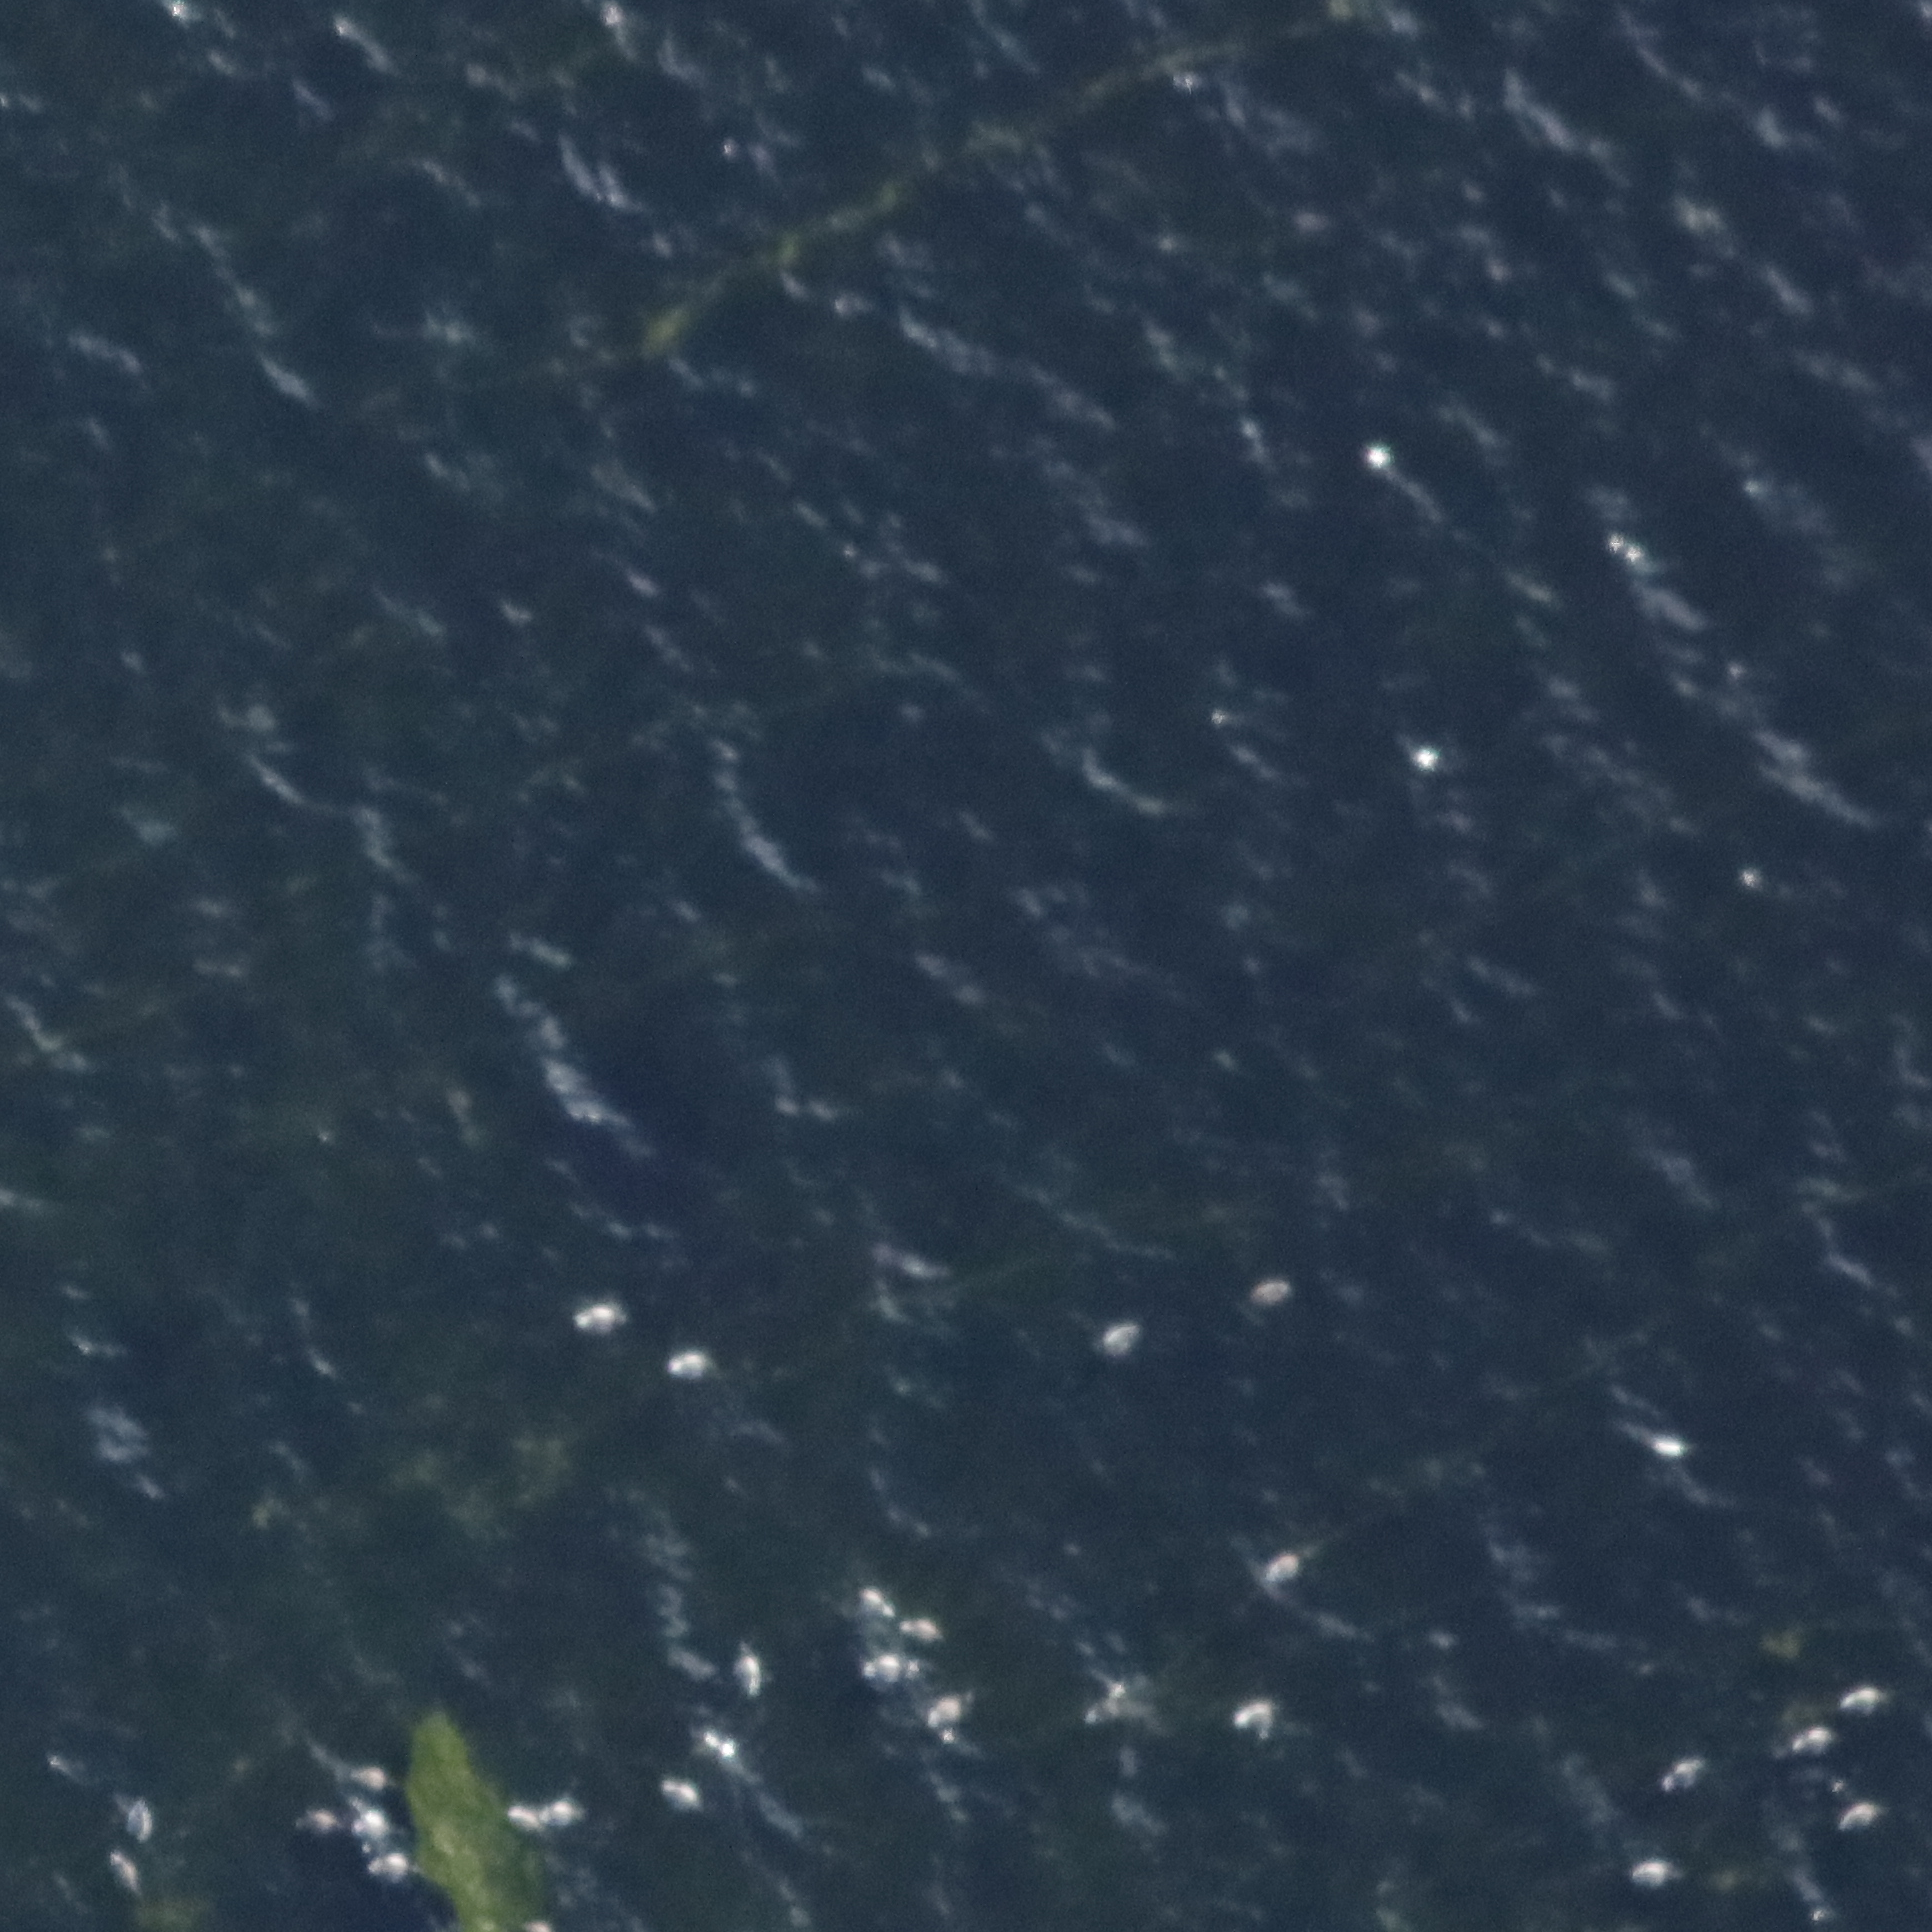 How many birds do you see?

27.